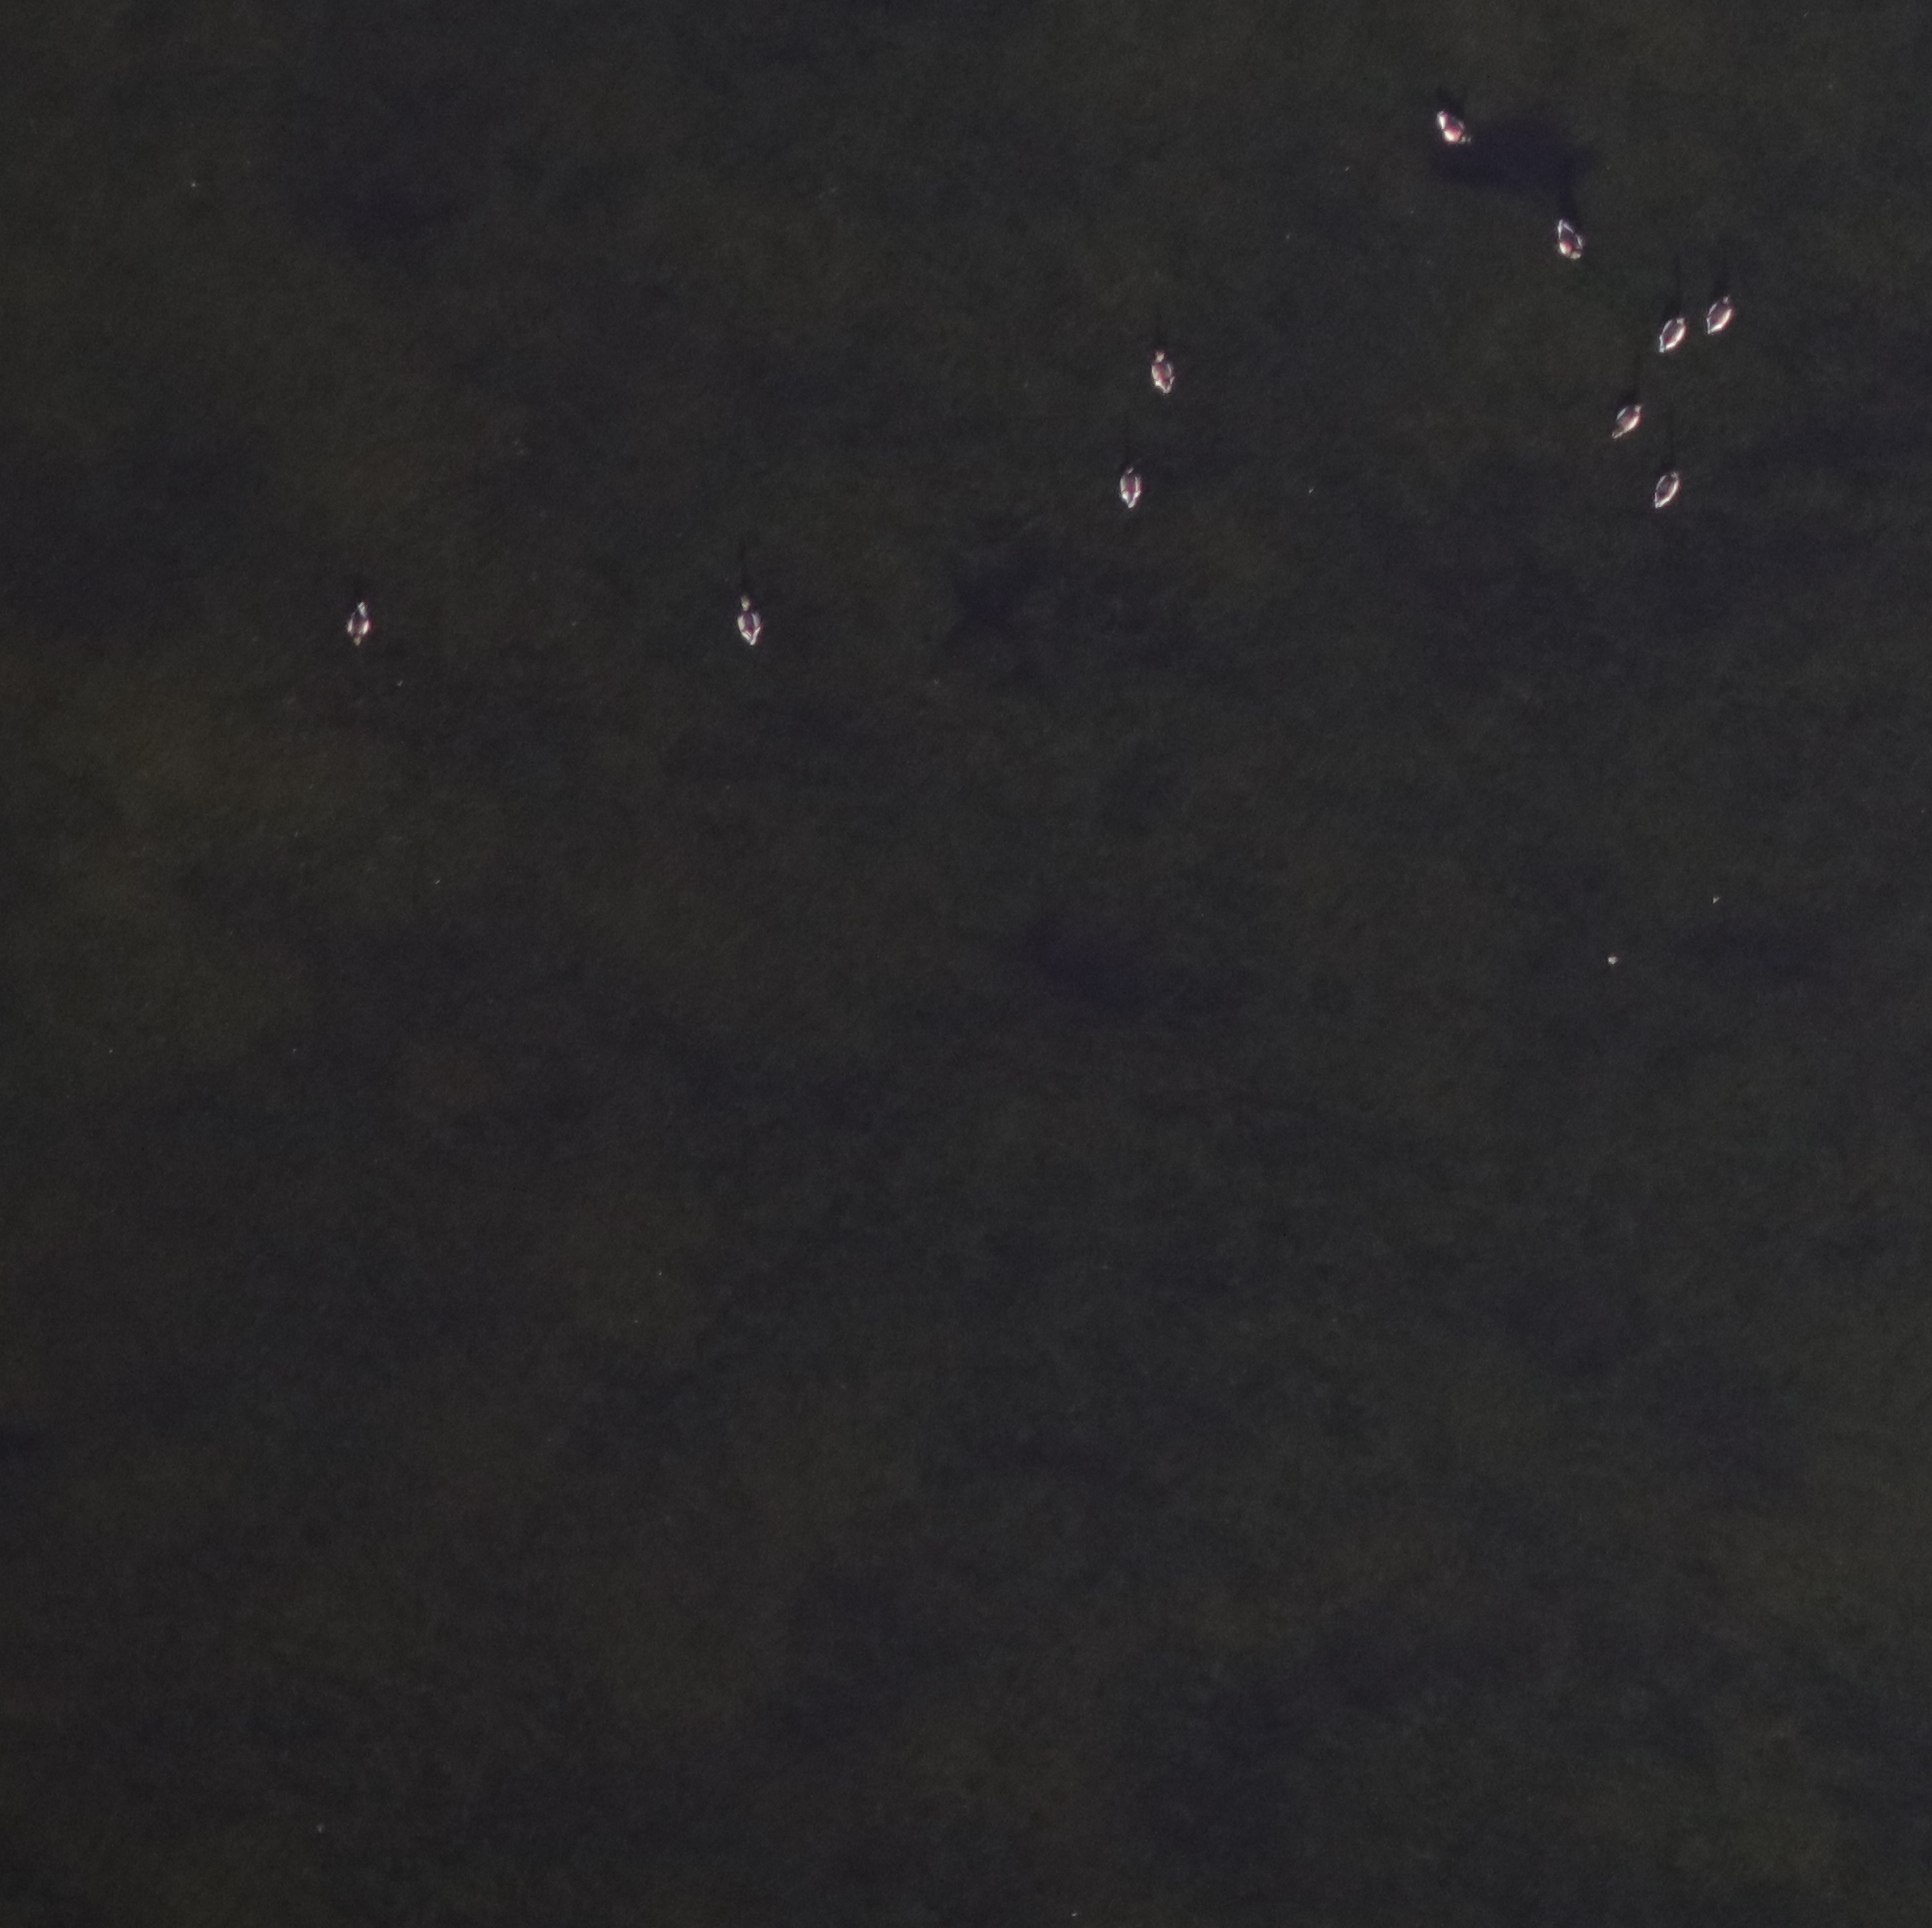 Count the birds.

10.